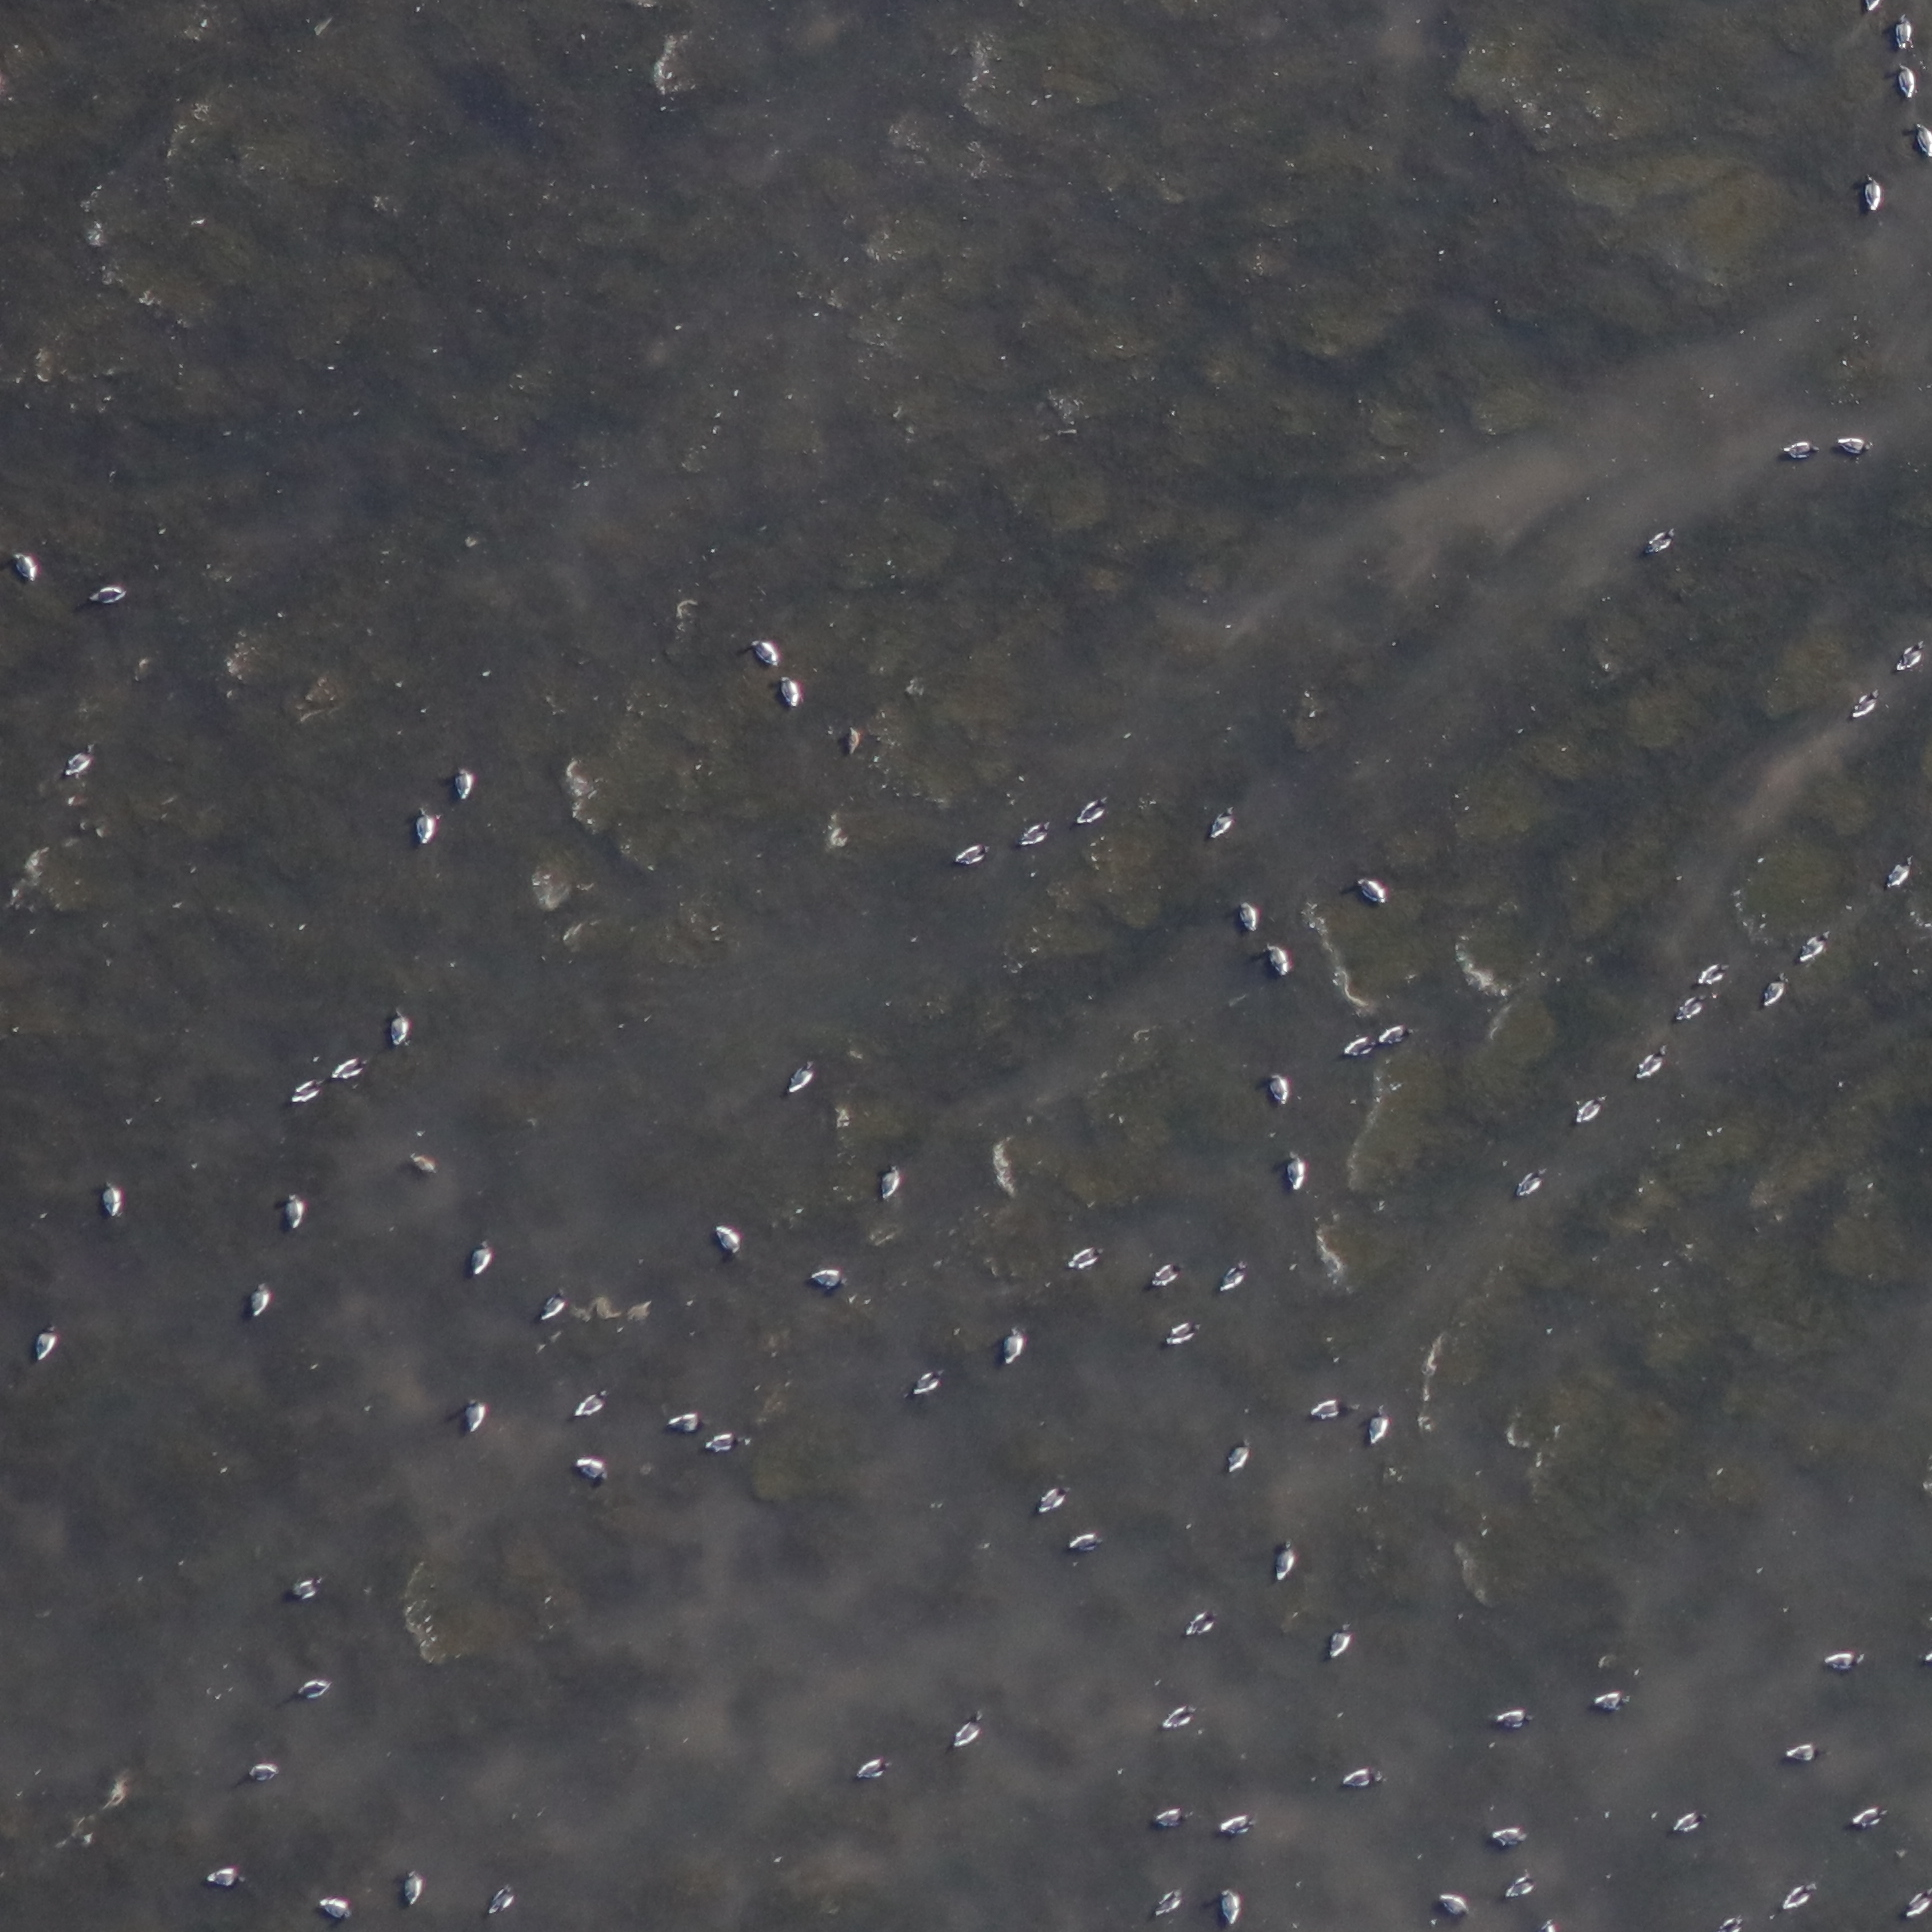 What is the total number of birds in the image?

96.